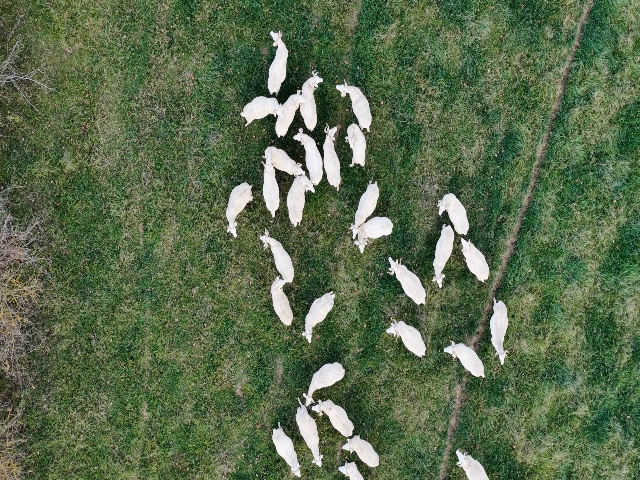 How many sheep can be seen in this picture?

31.